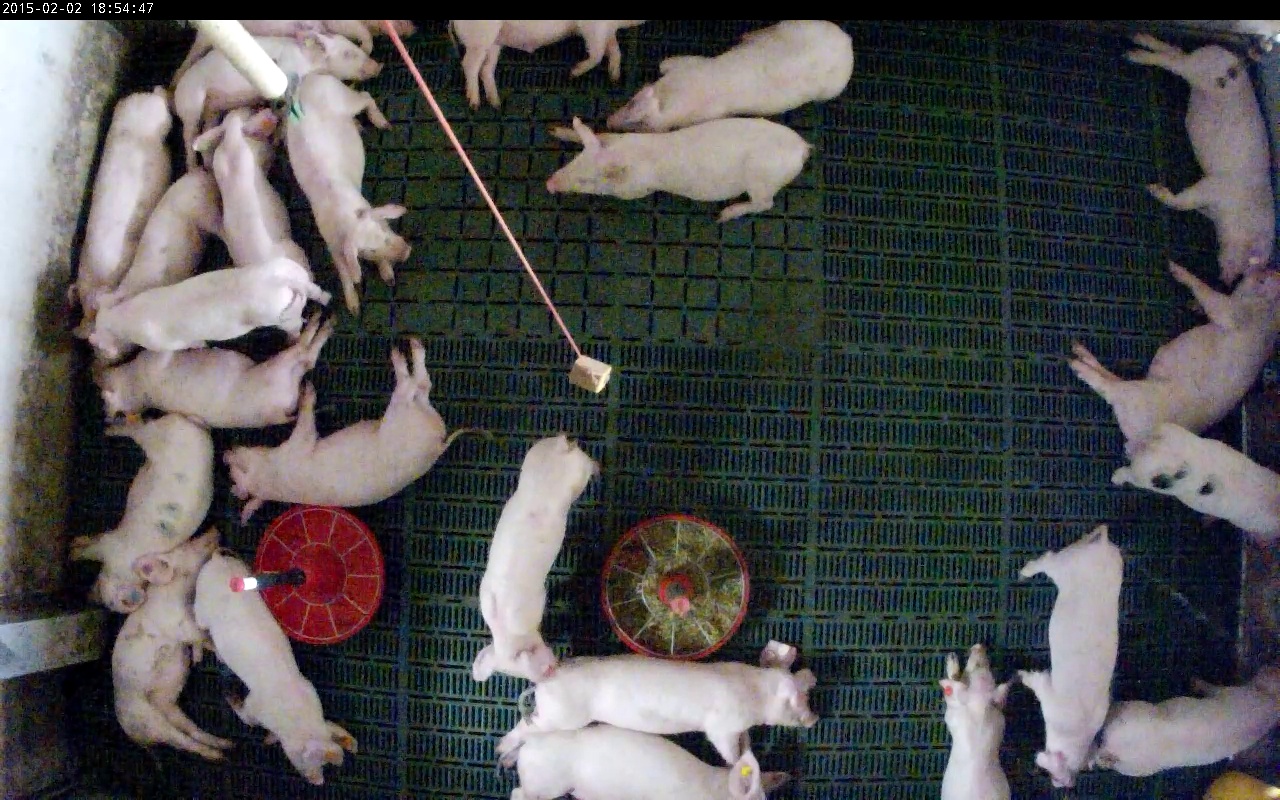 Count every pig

24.